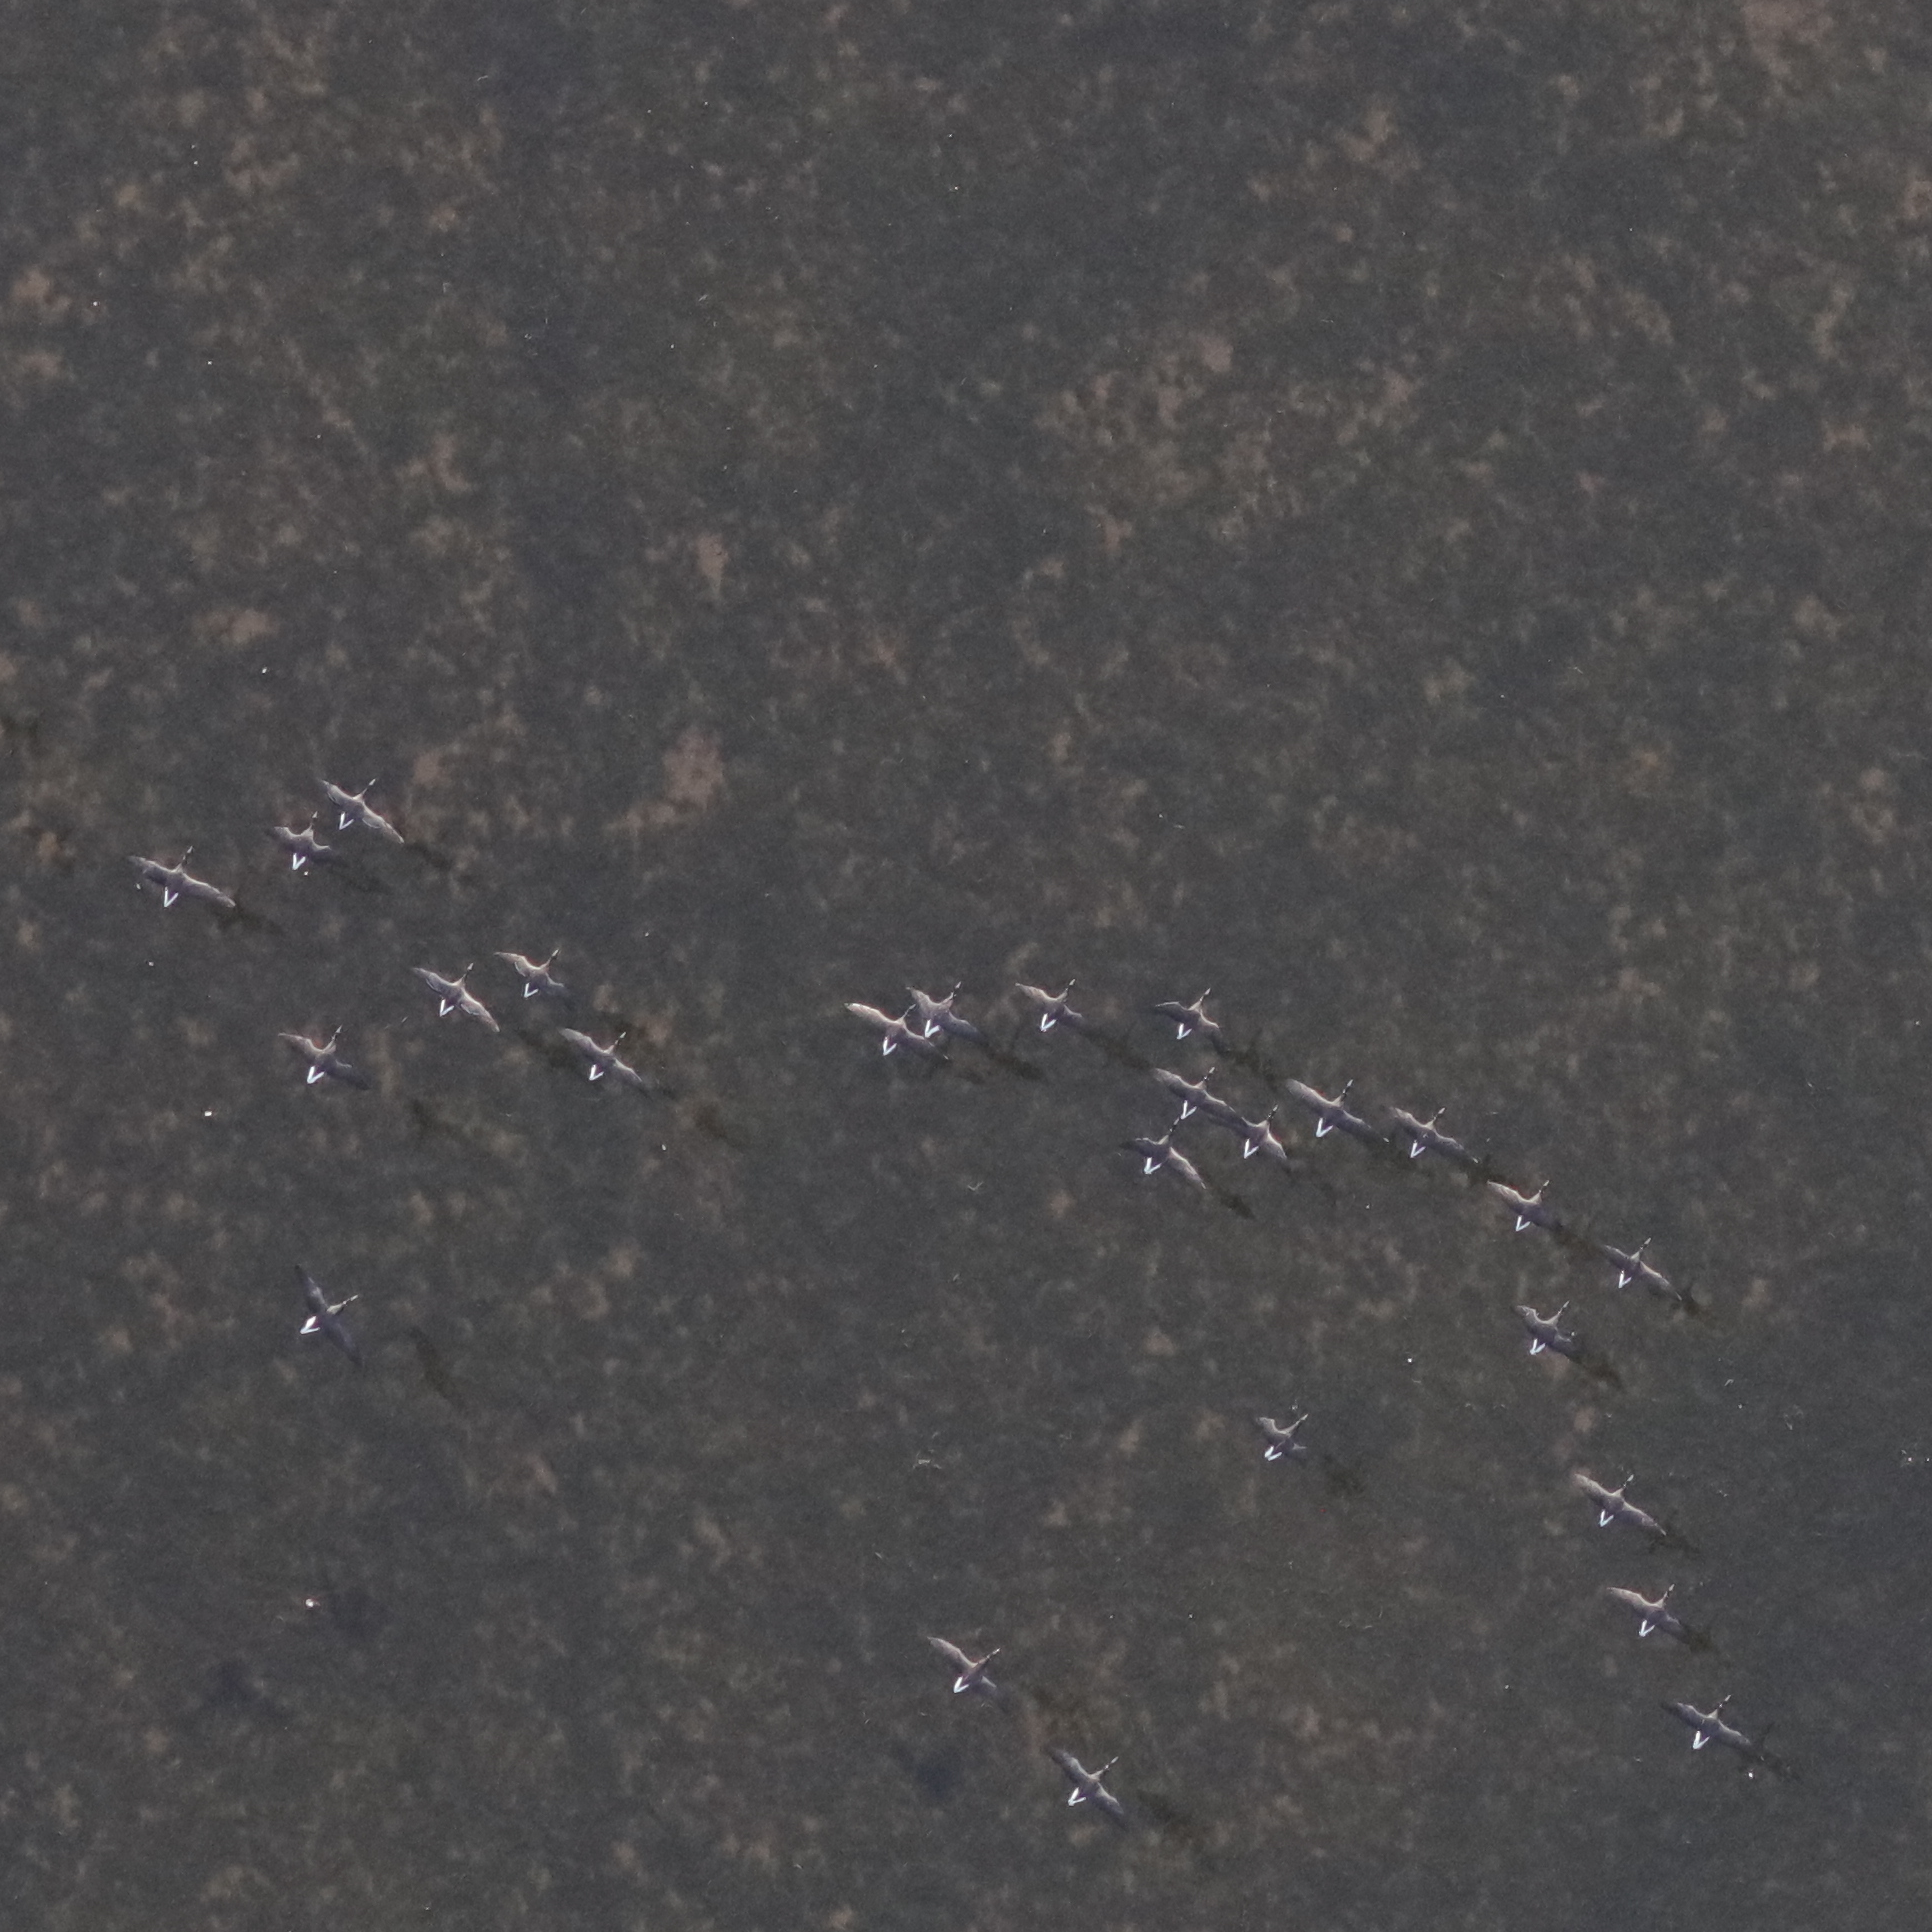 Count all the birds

26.